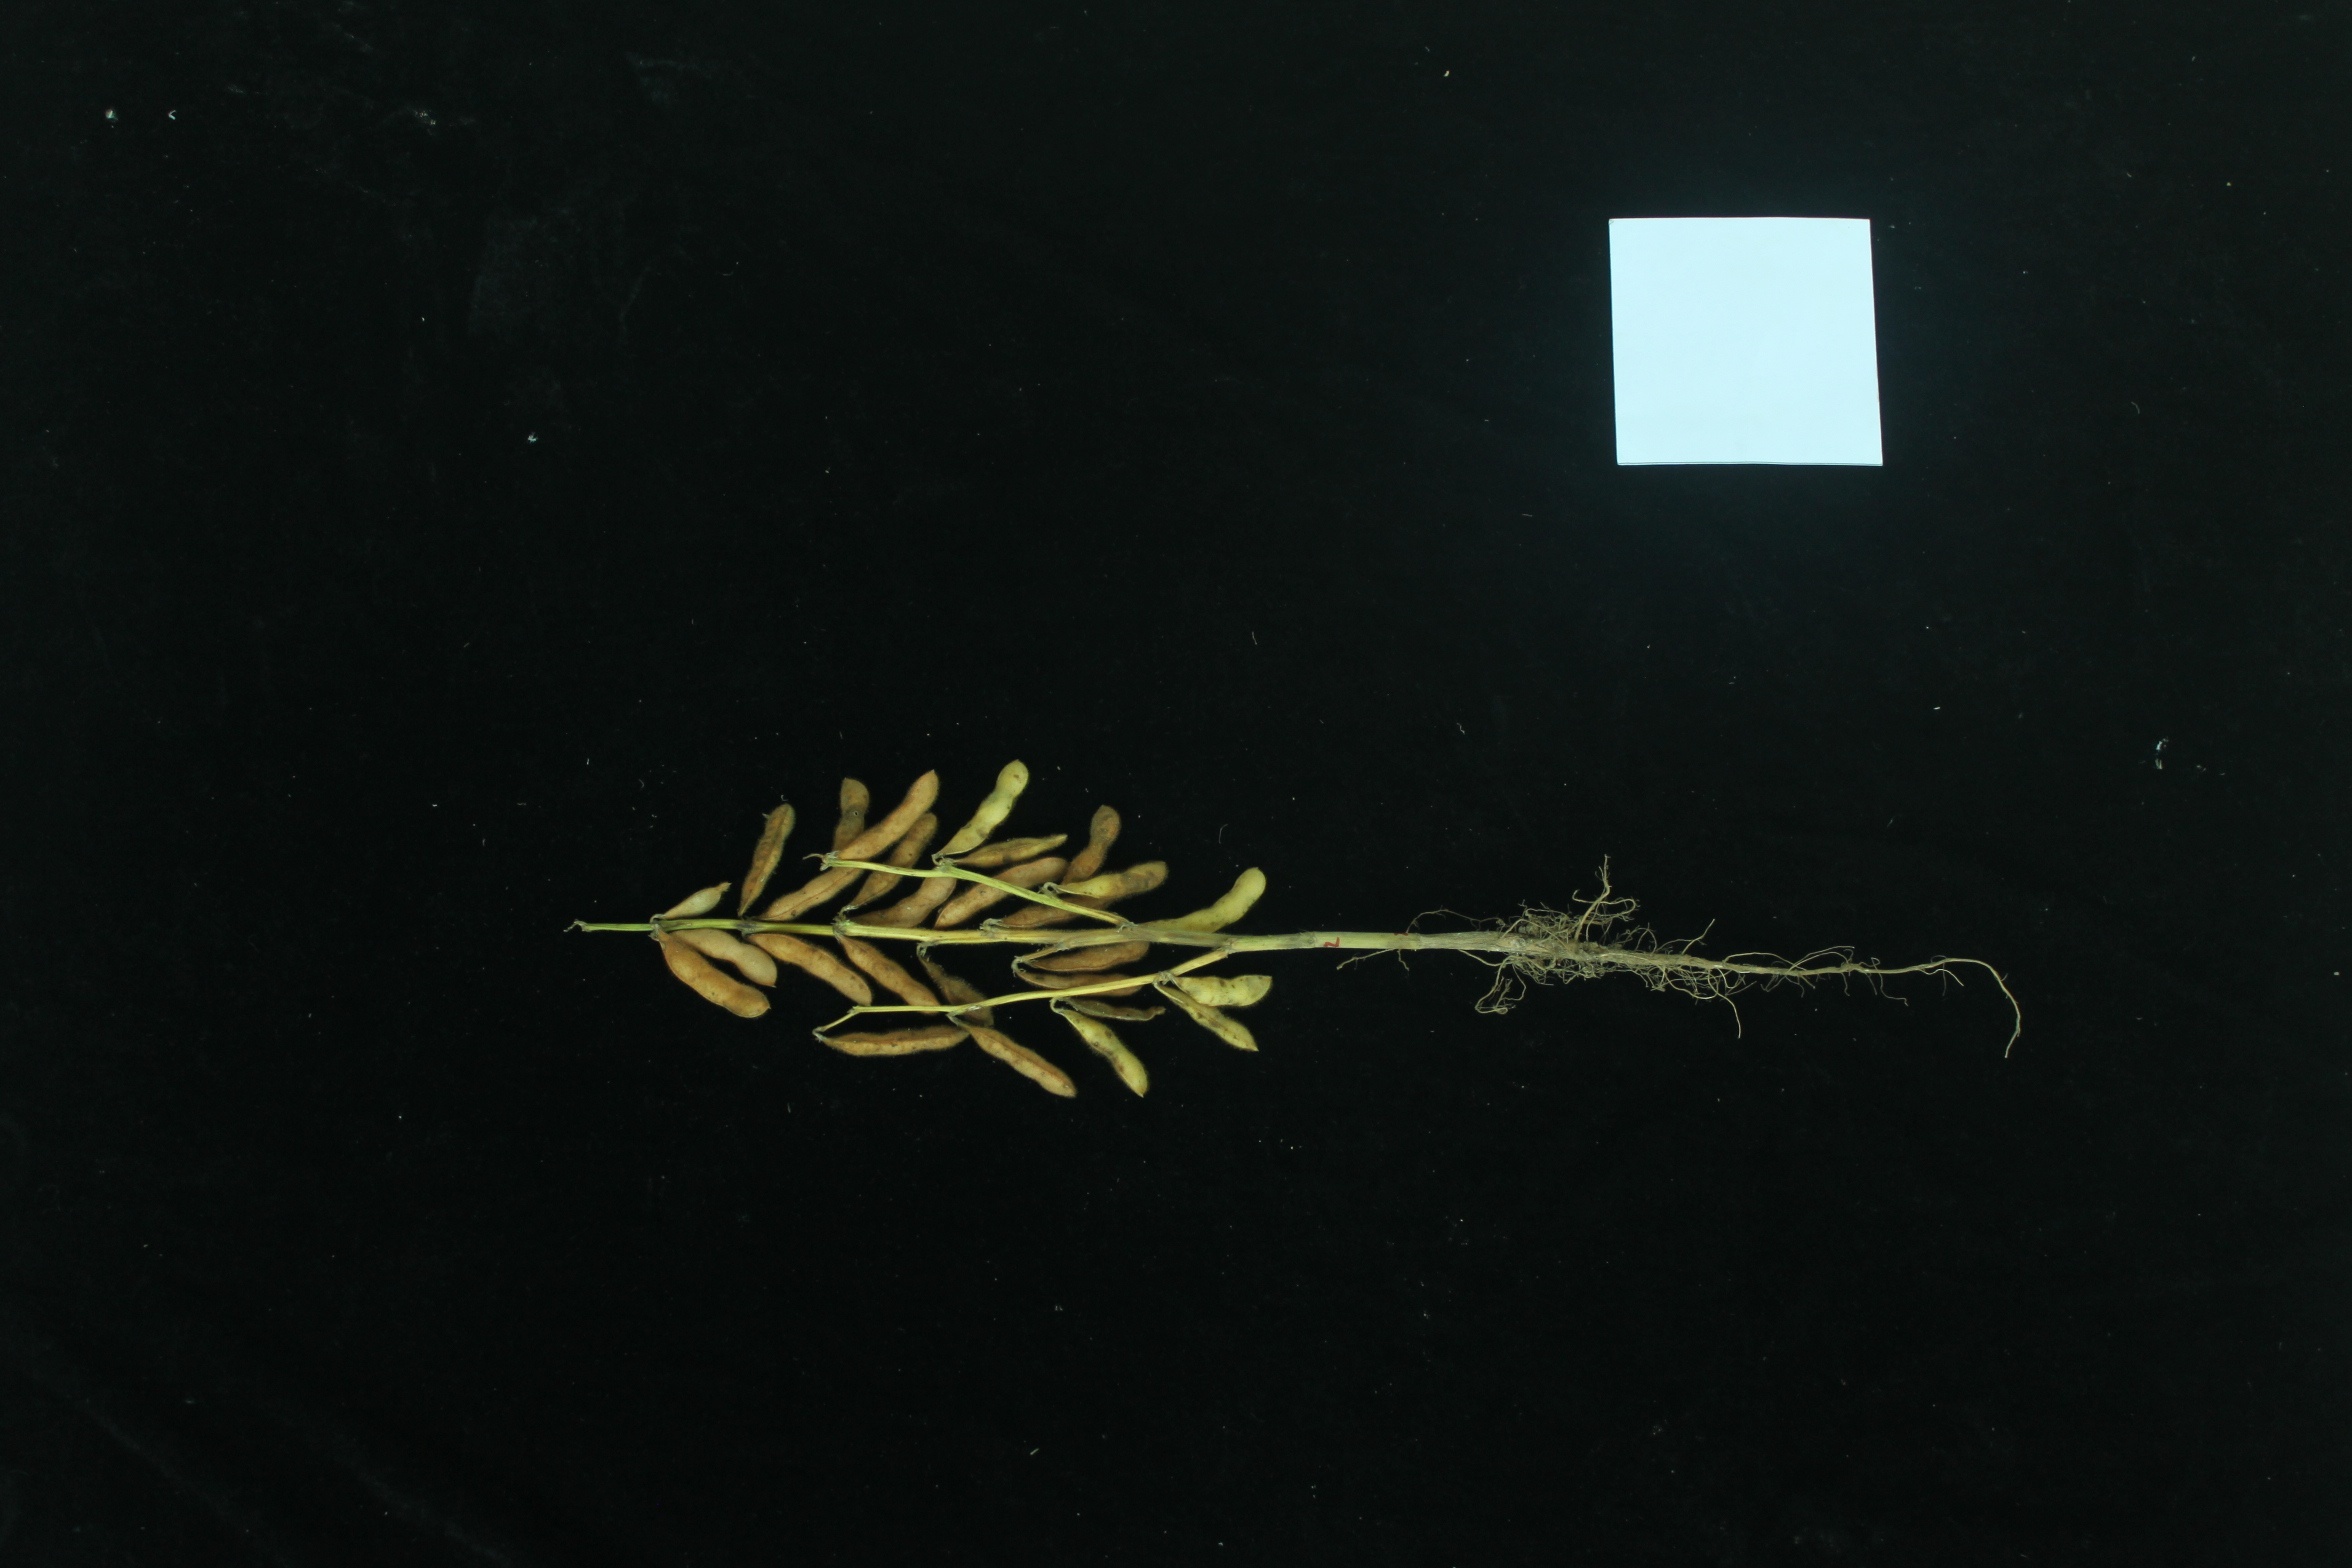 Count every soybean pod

25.